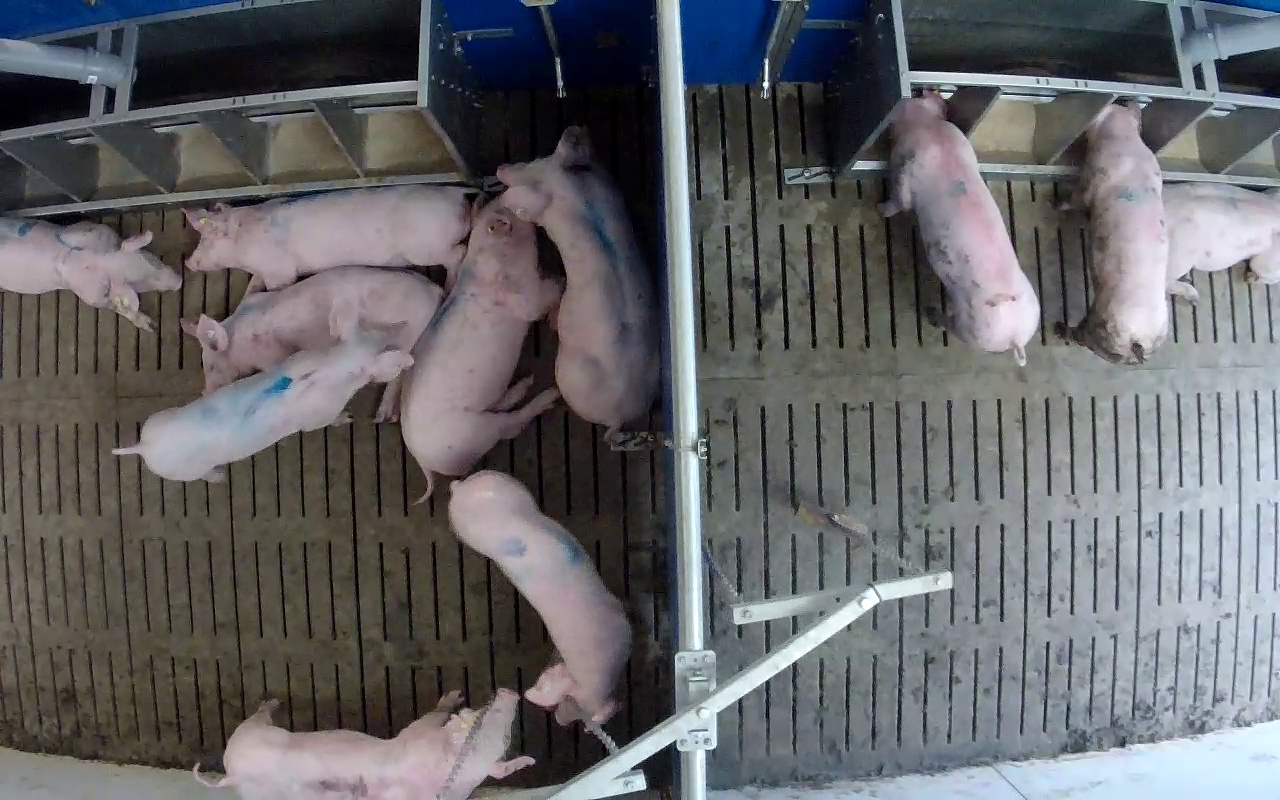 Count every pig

11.